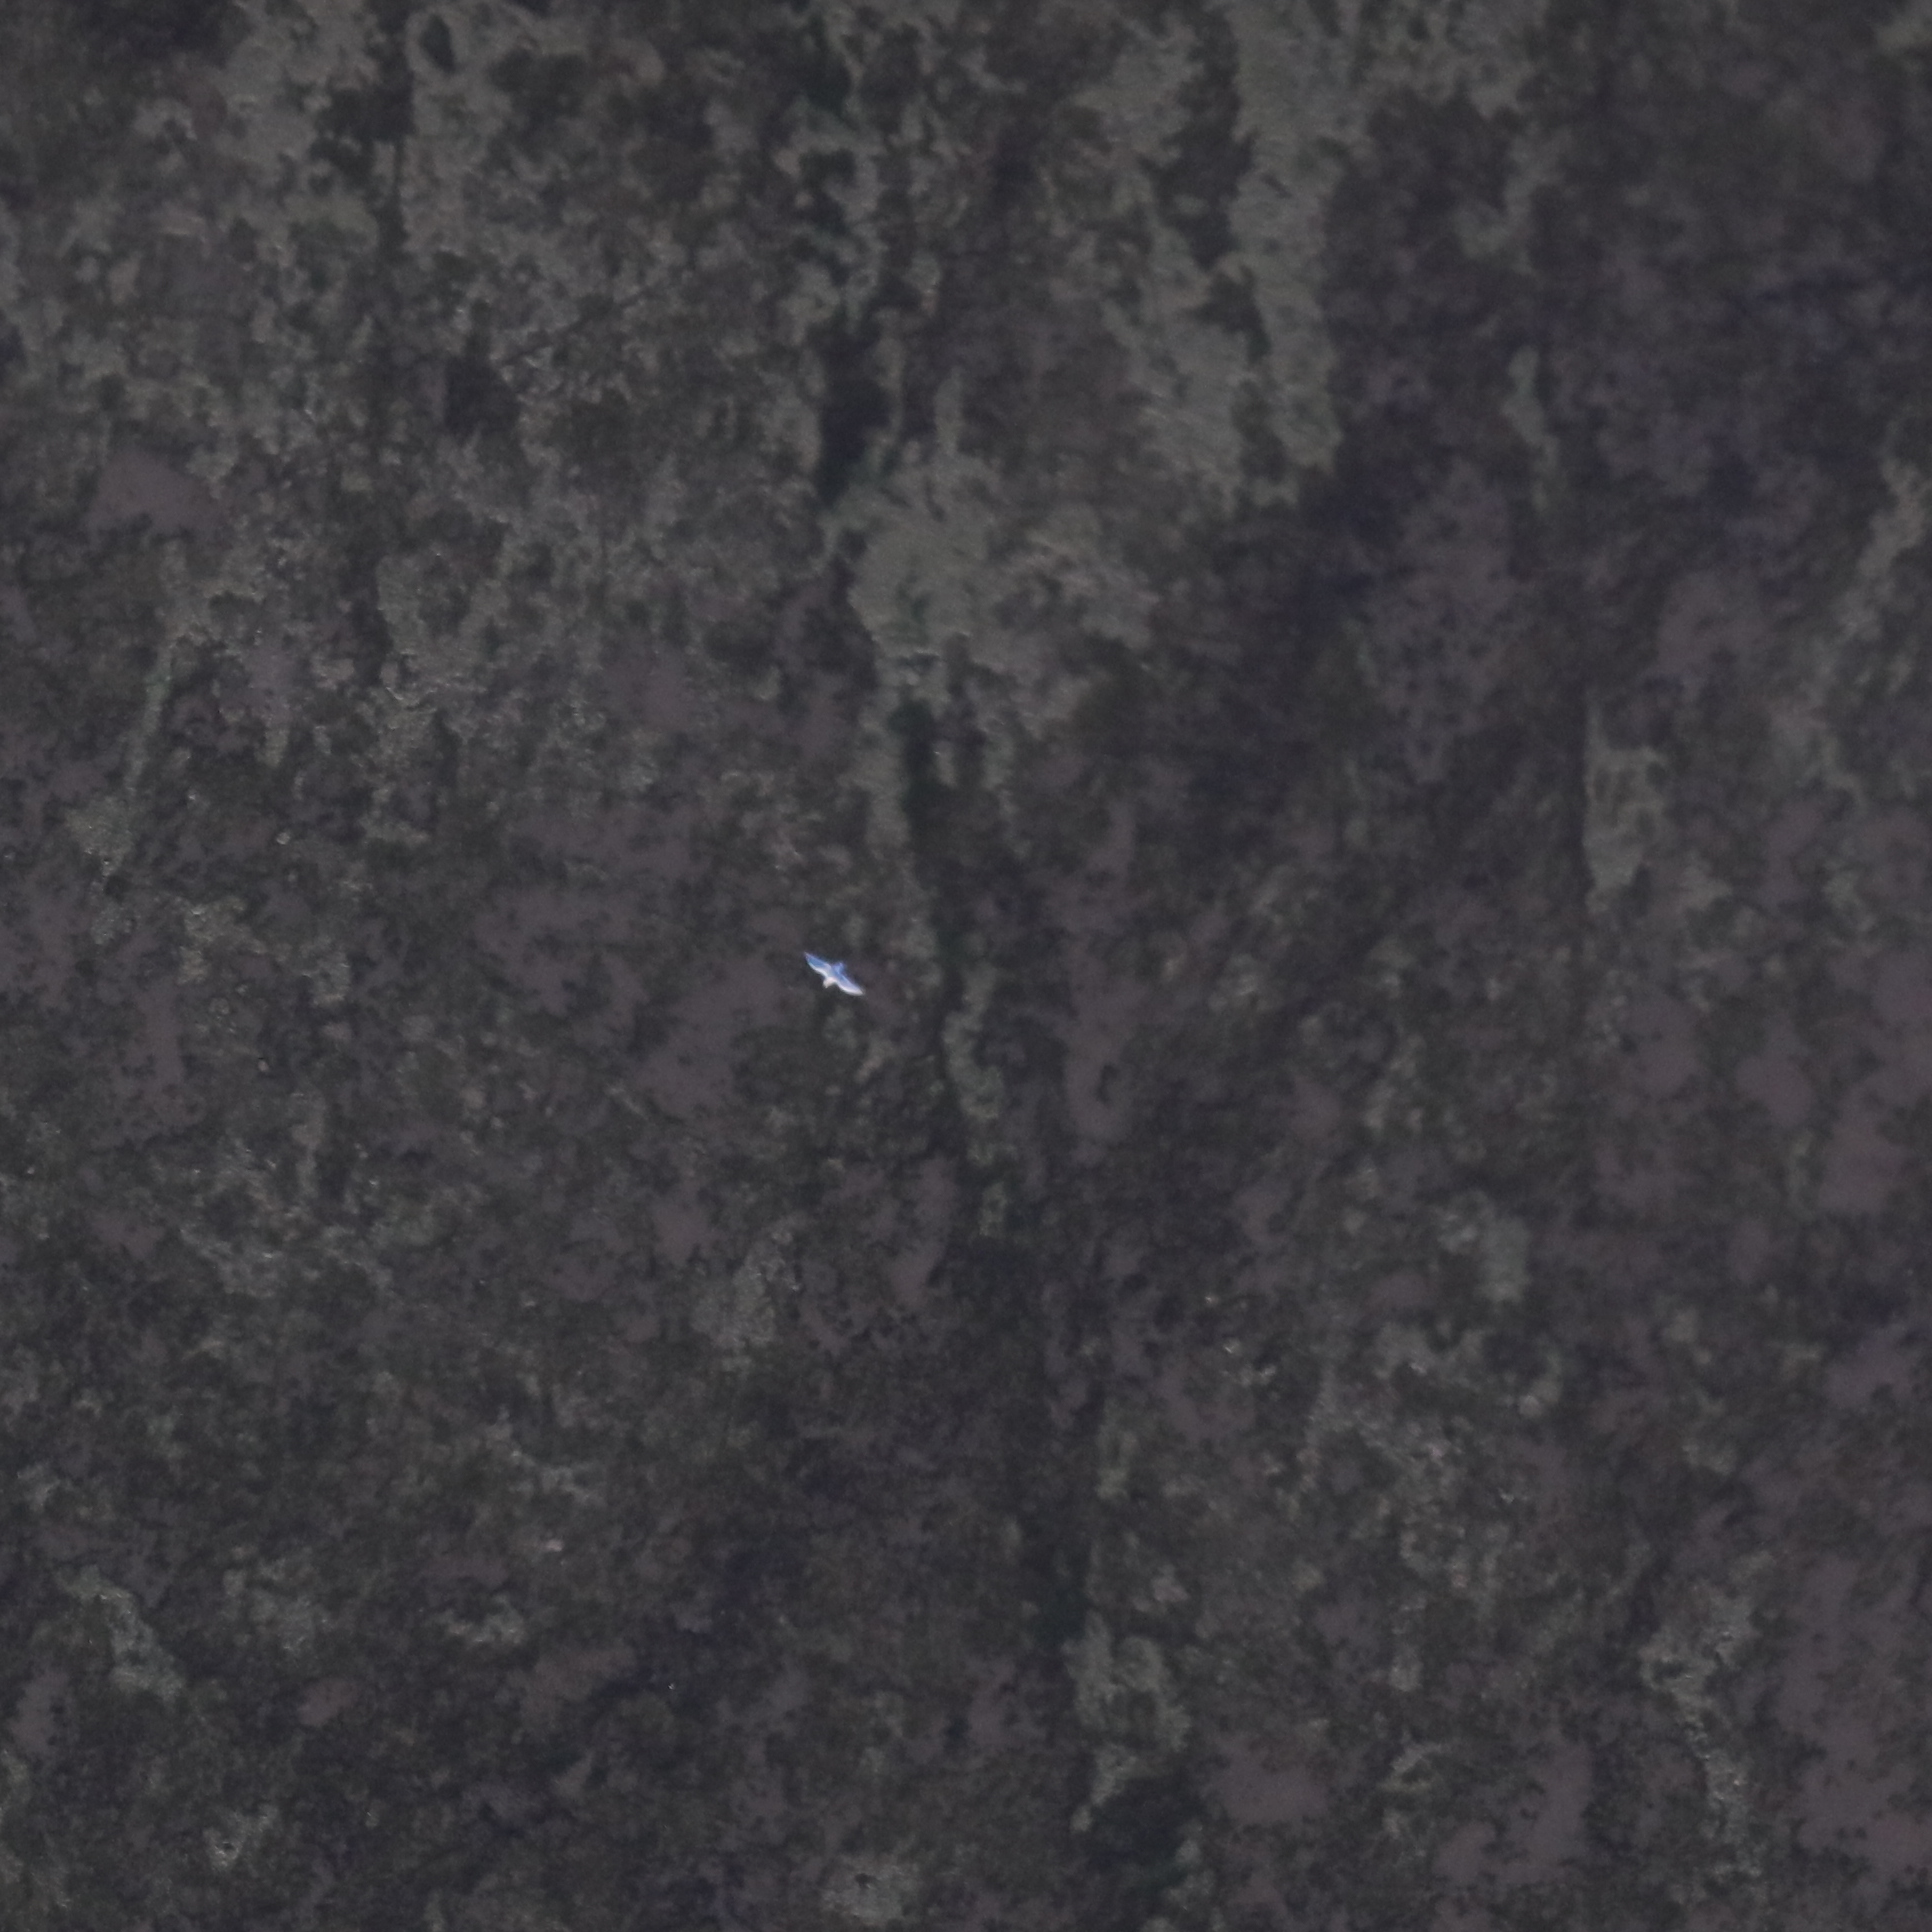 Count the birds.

1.